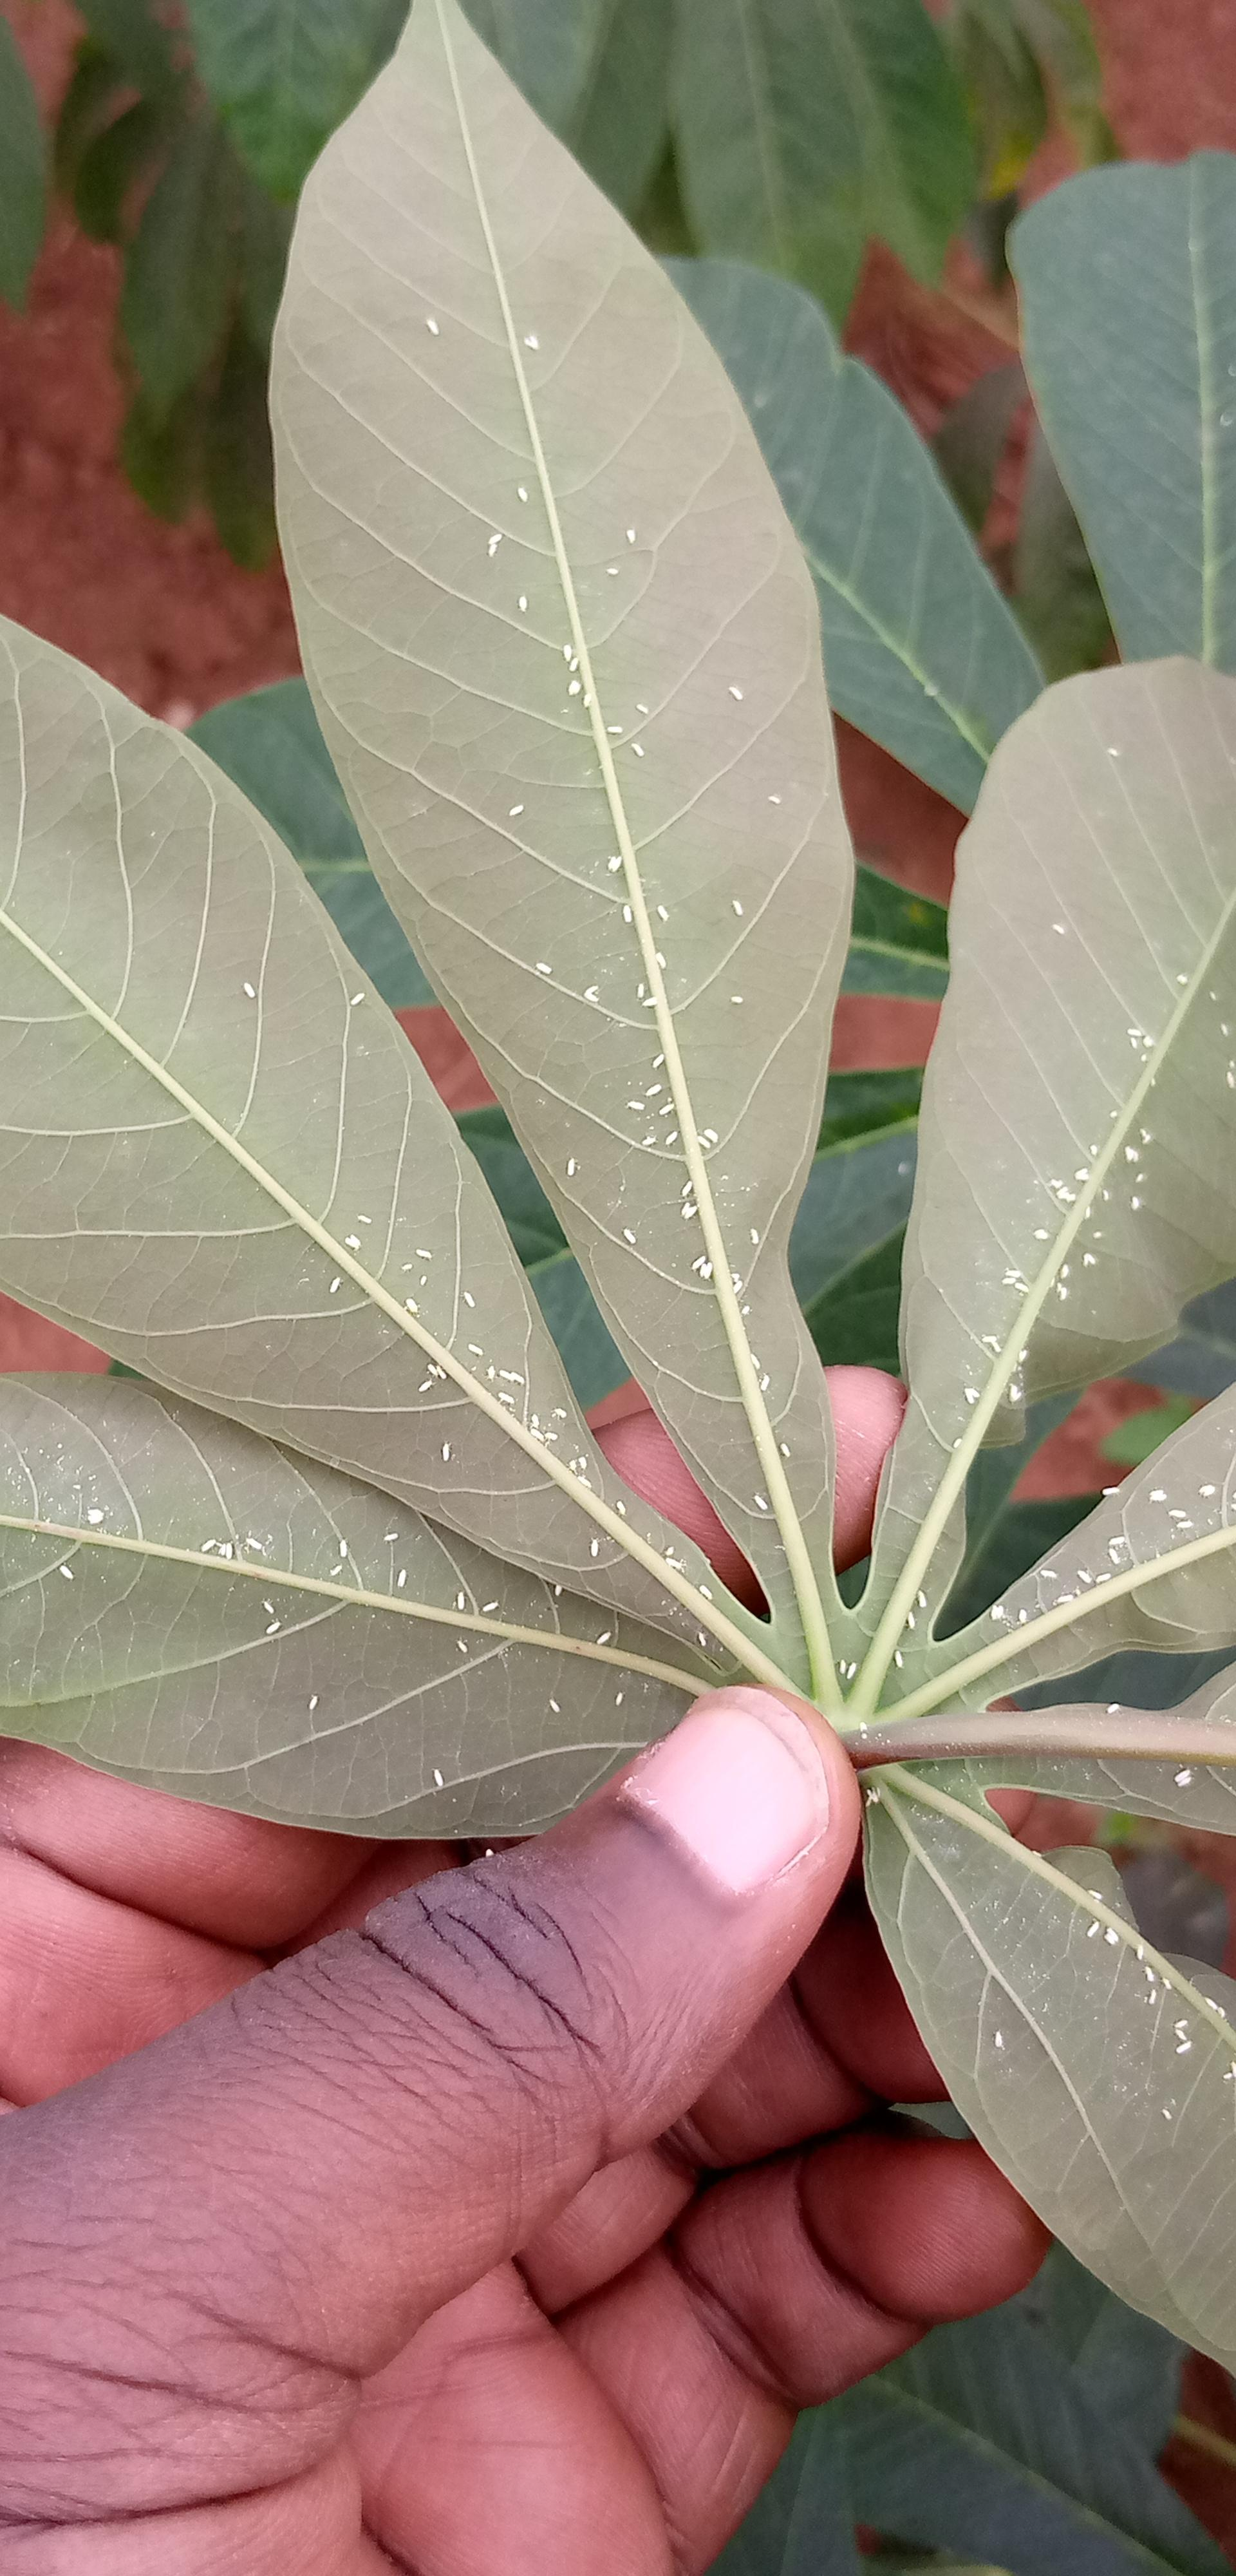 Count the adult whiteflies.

165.